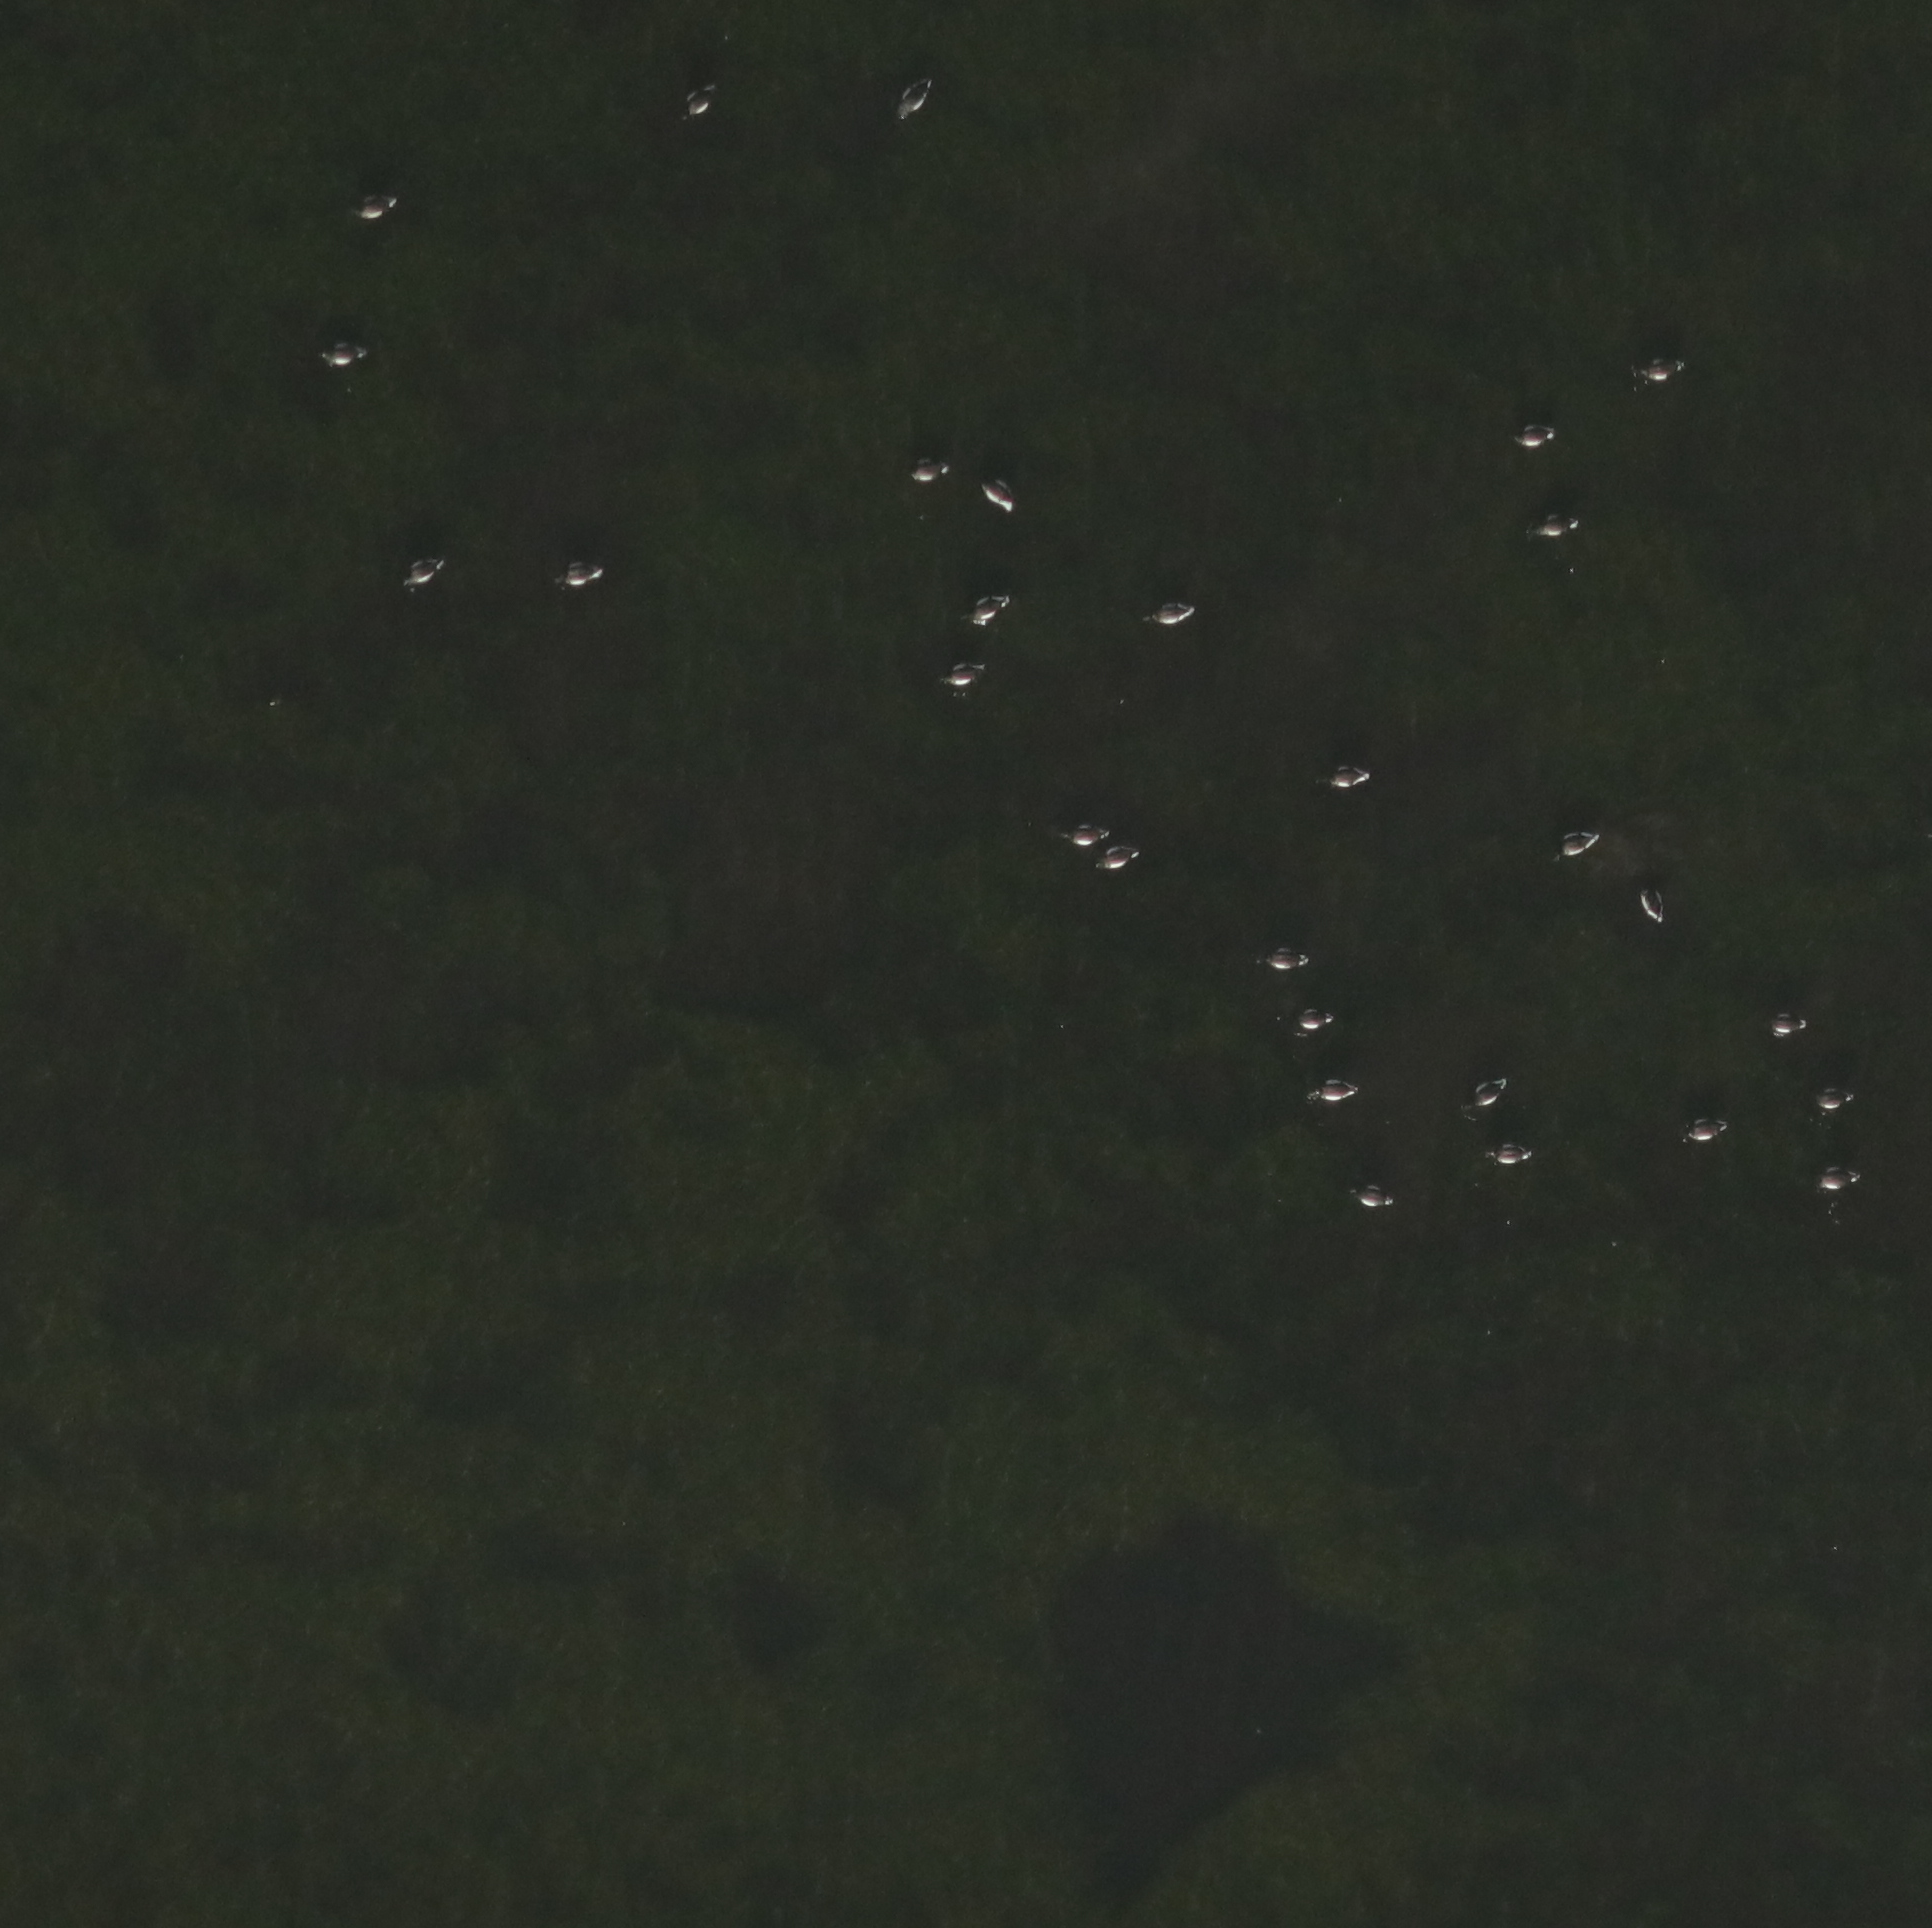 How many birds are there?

29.